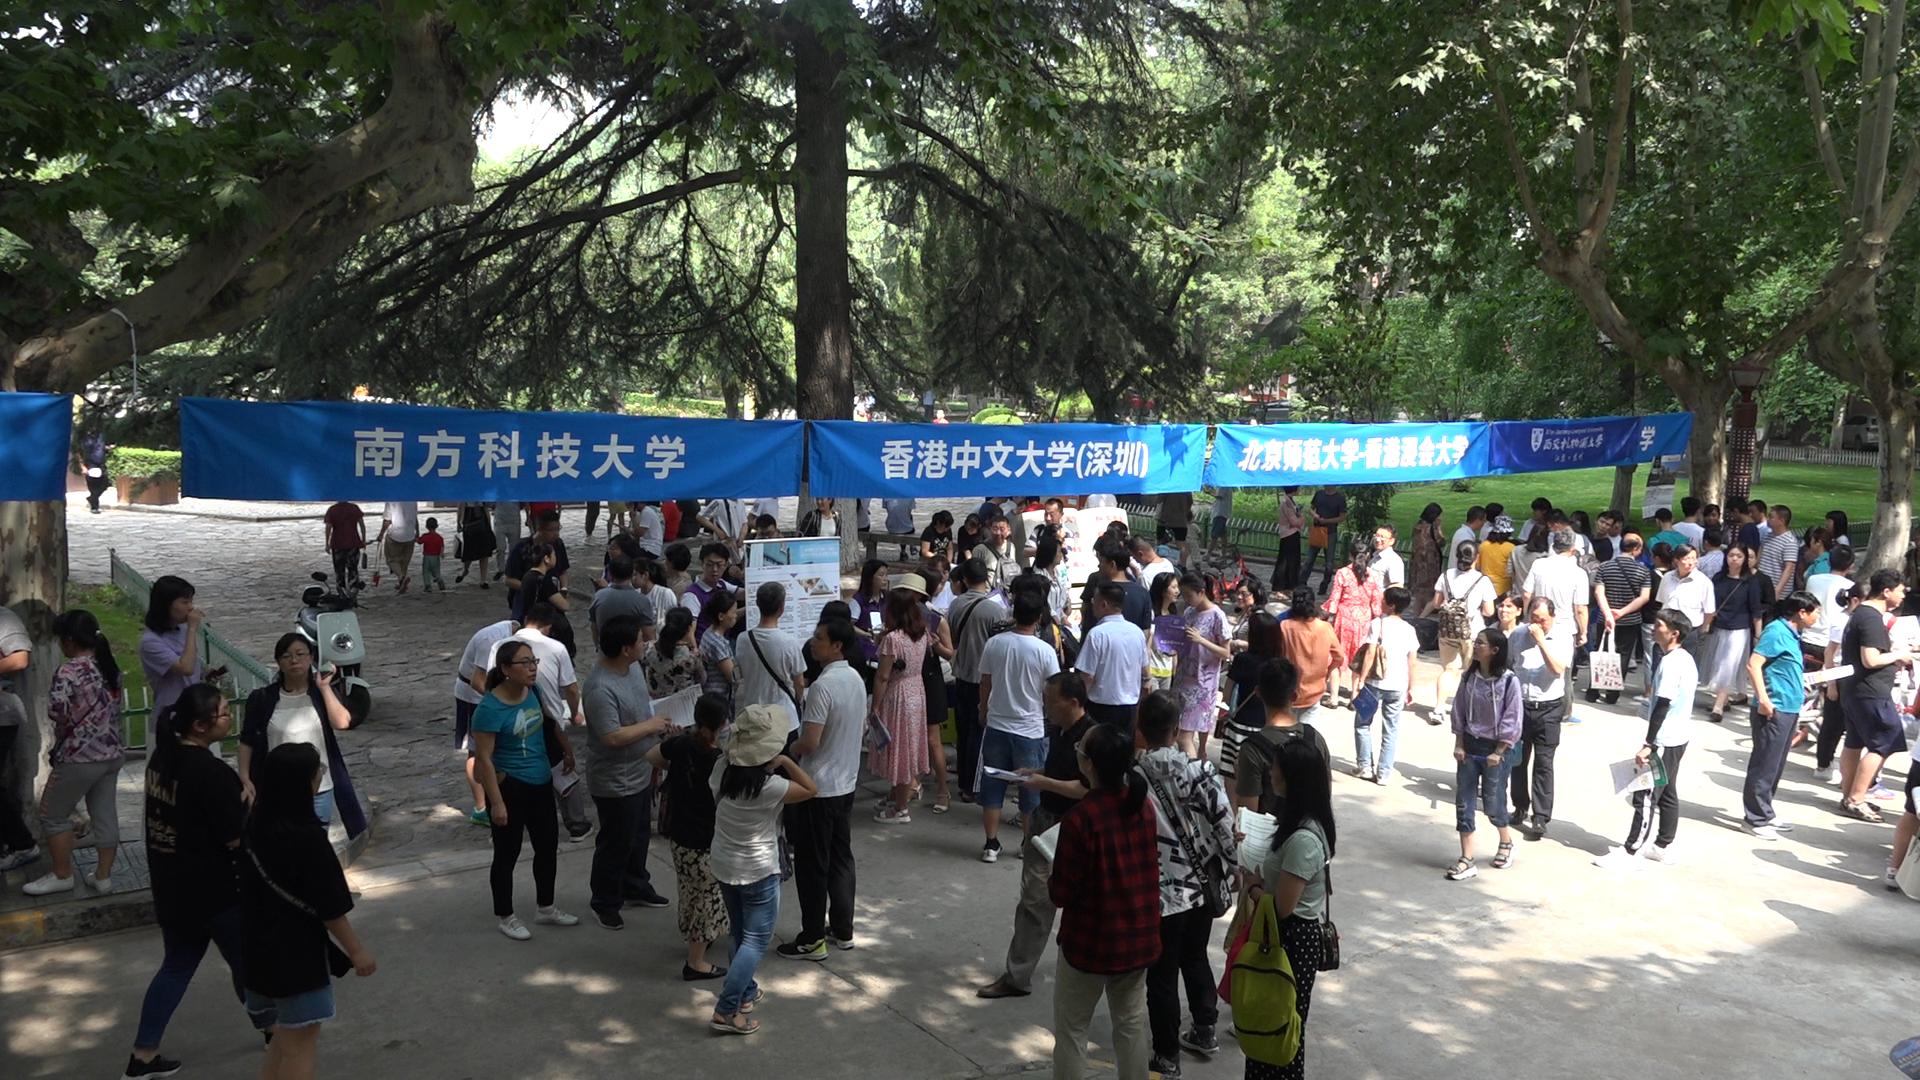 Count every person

94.